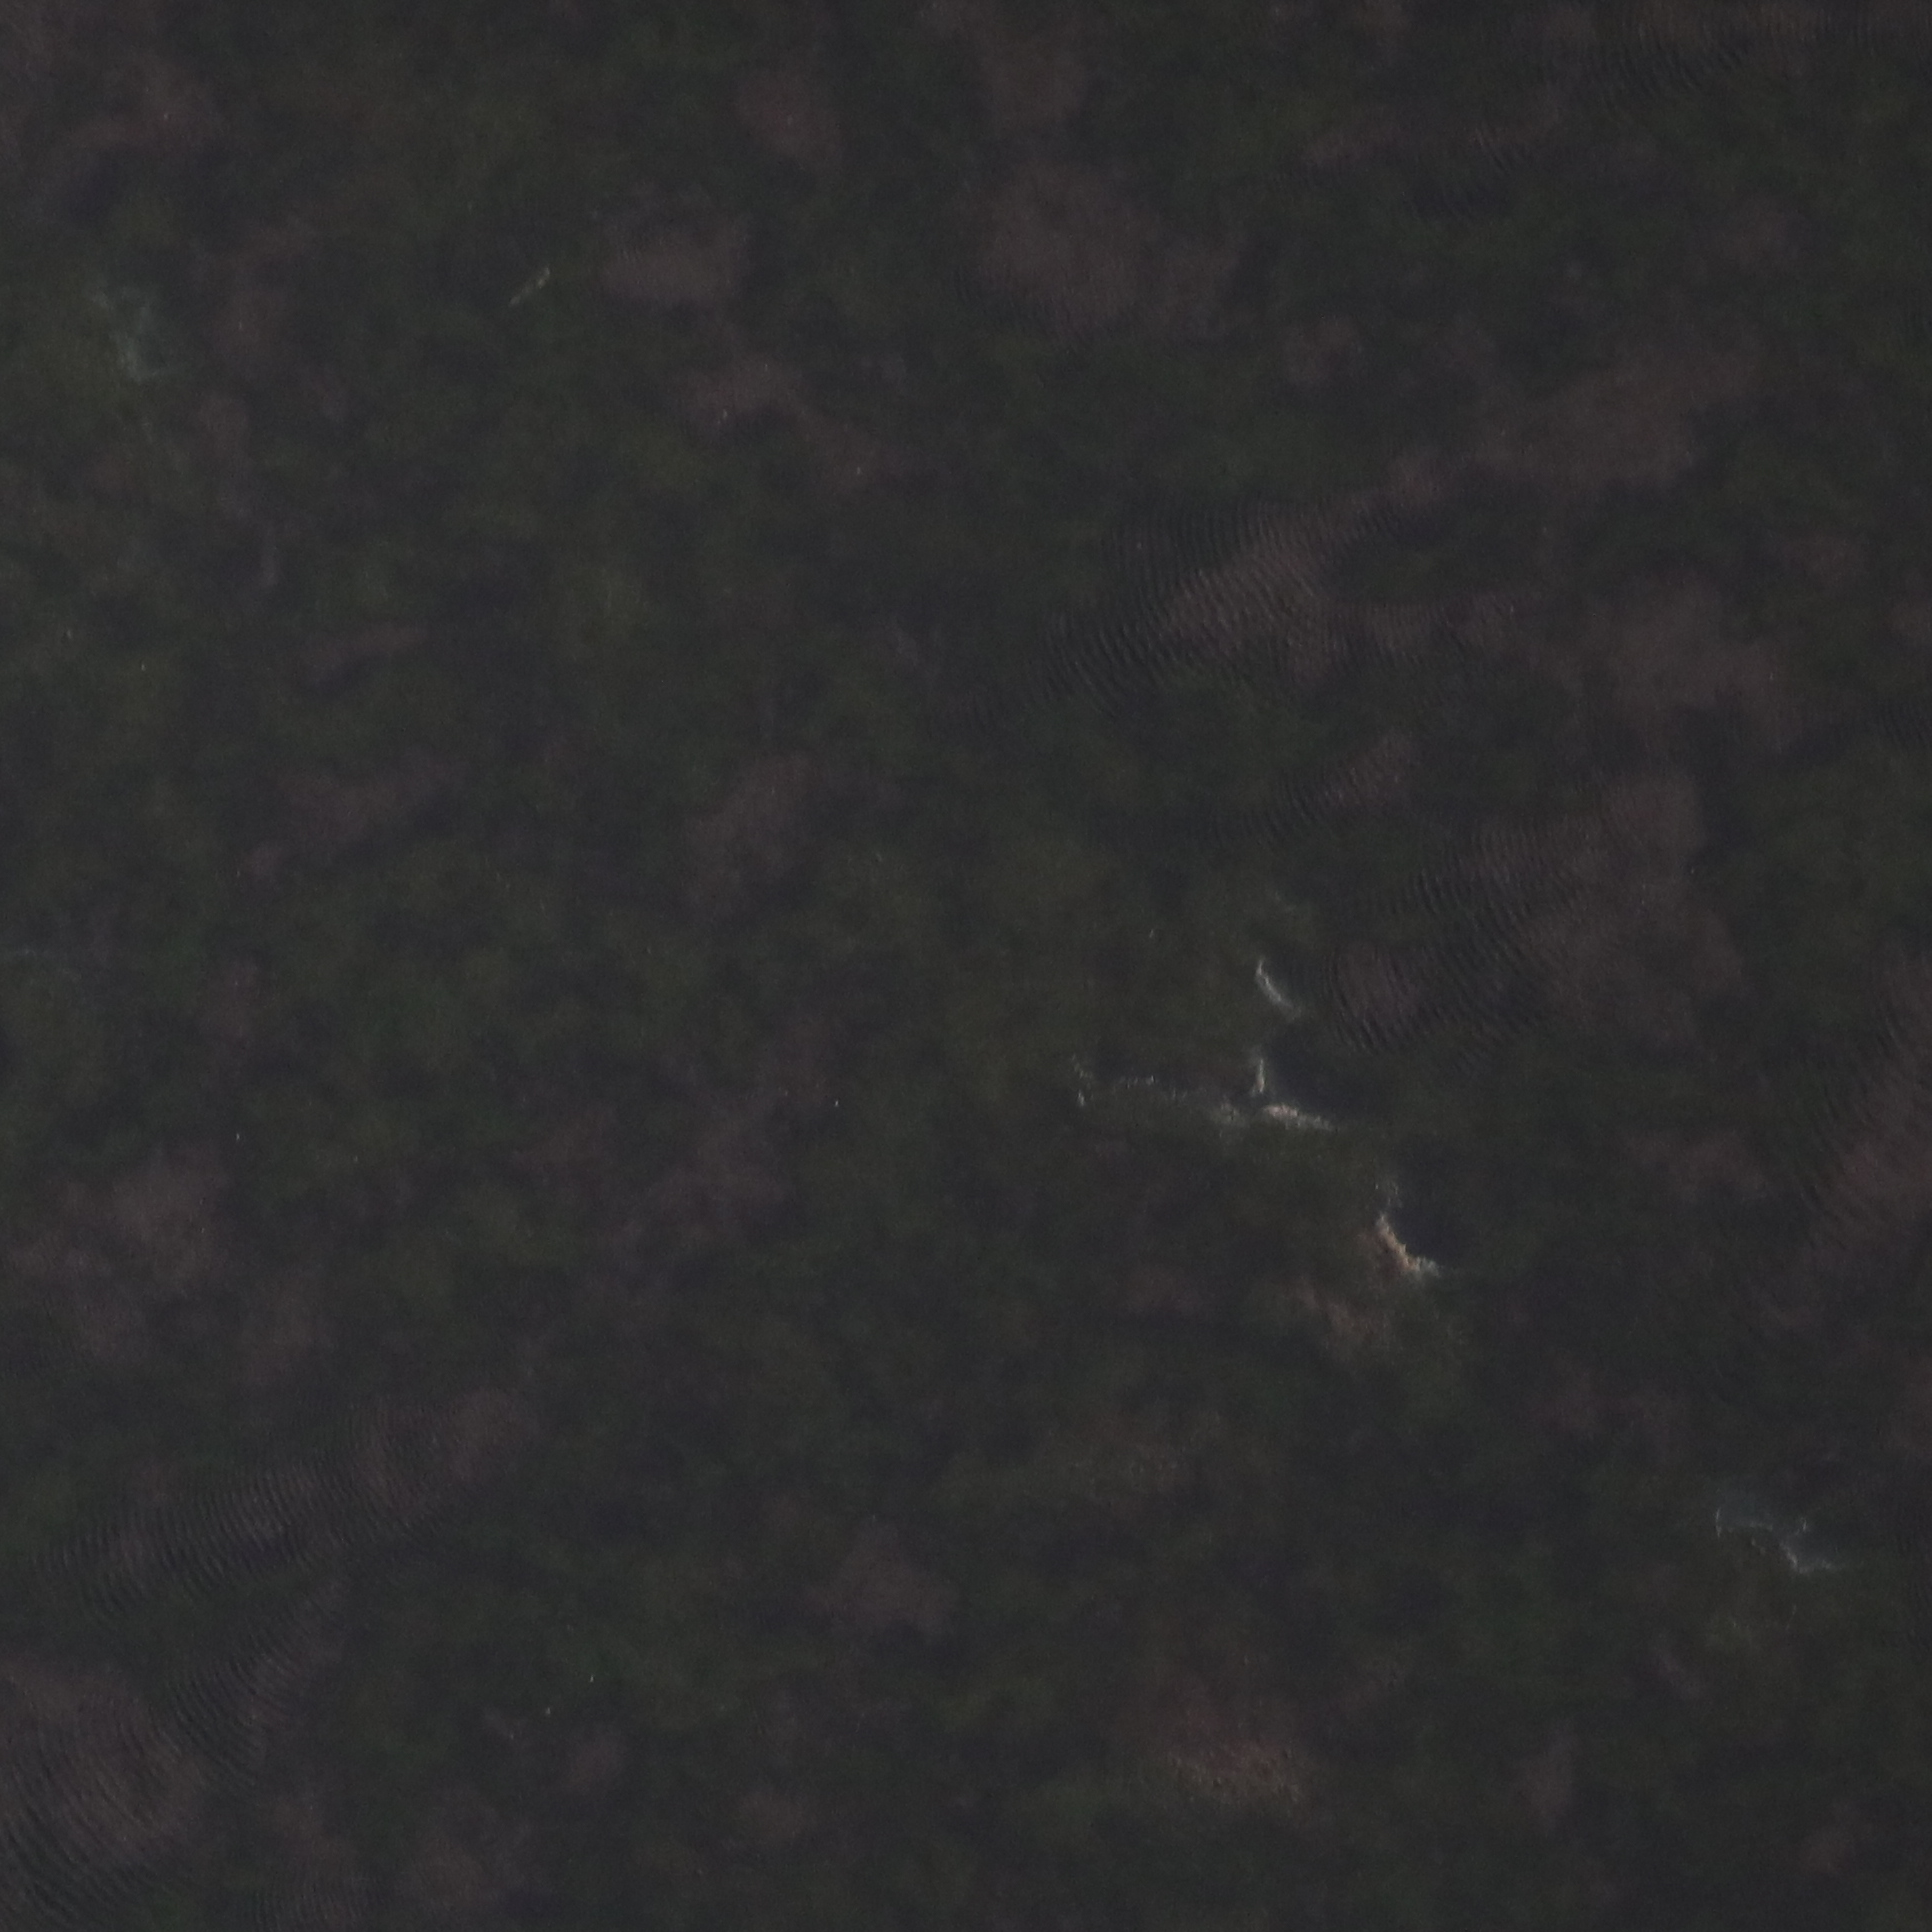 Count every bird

0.